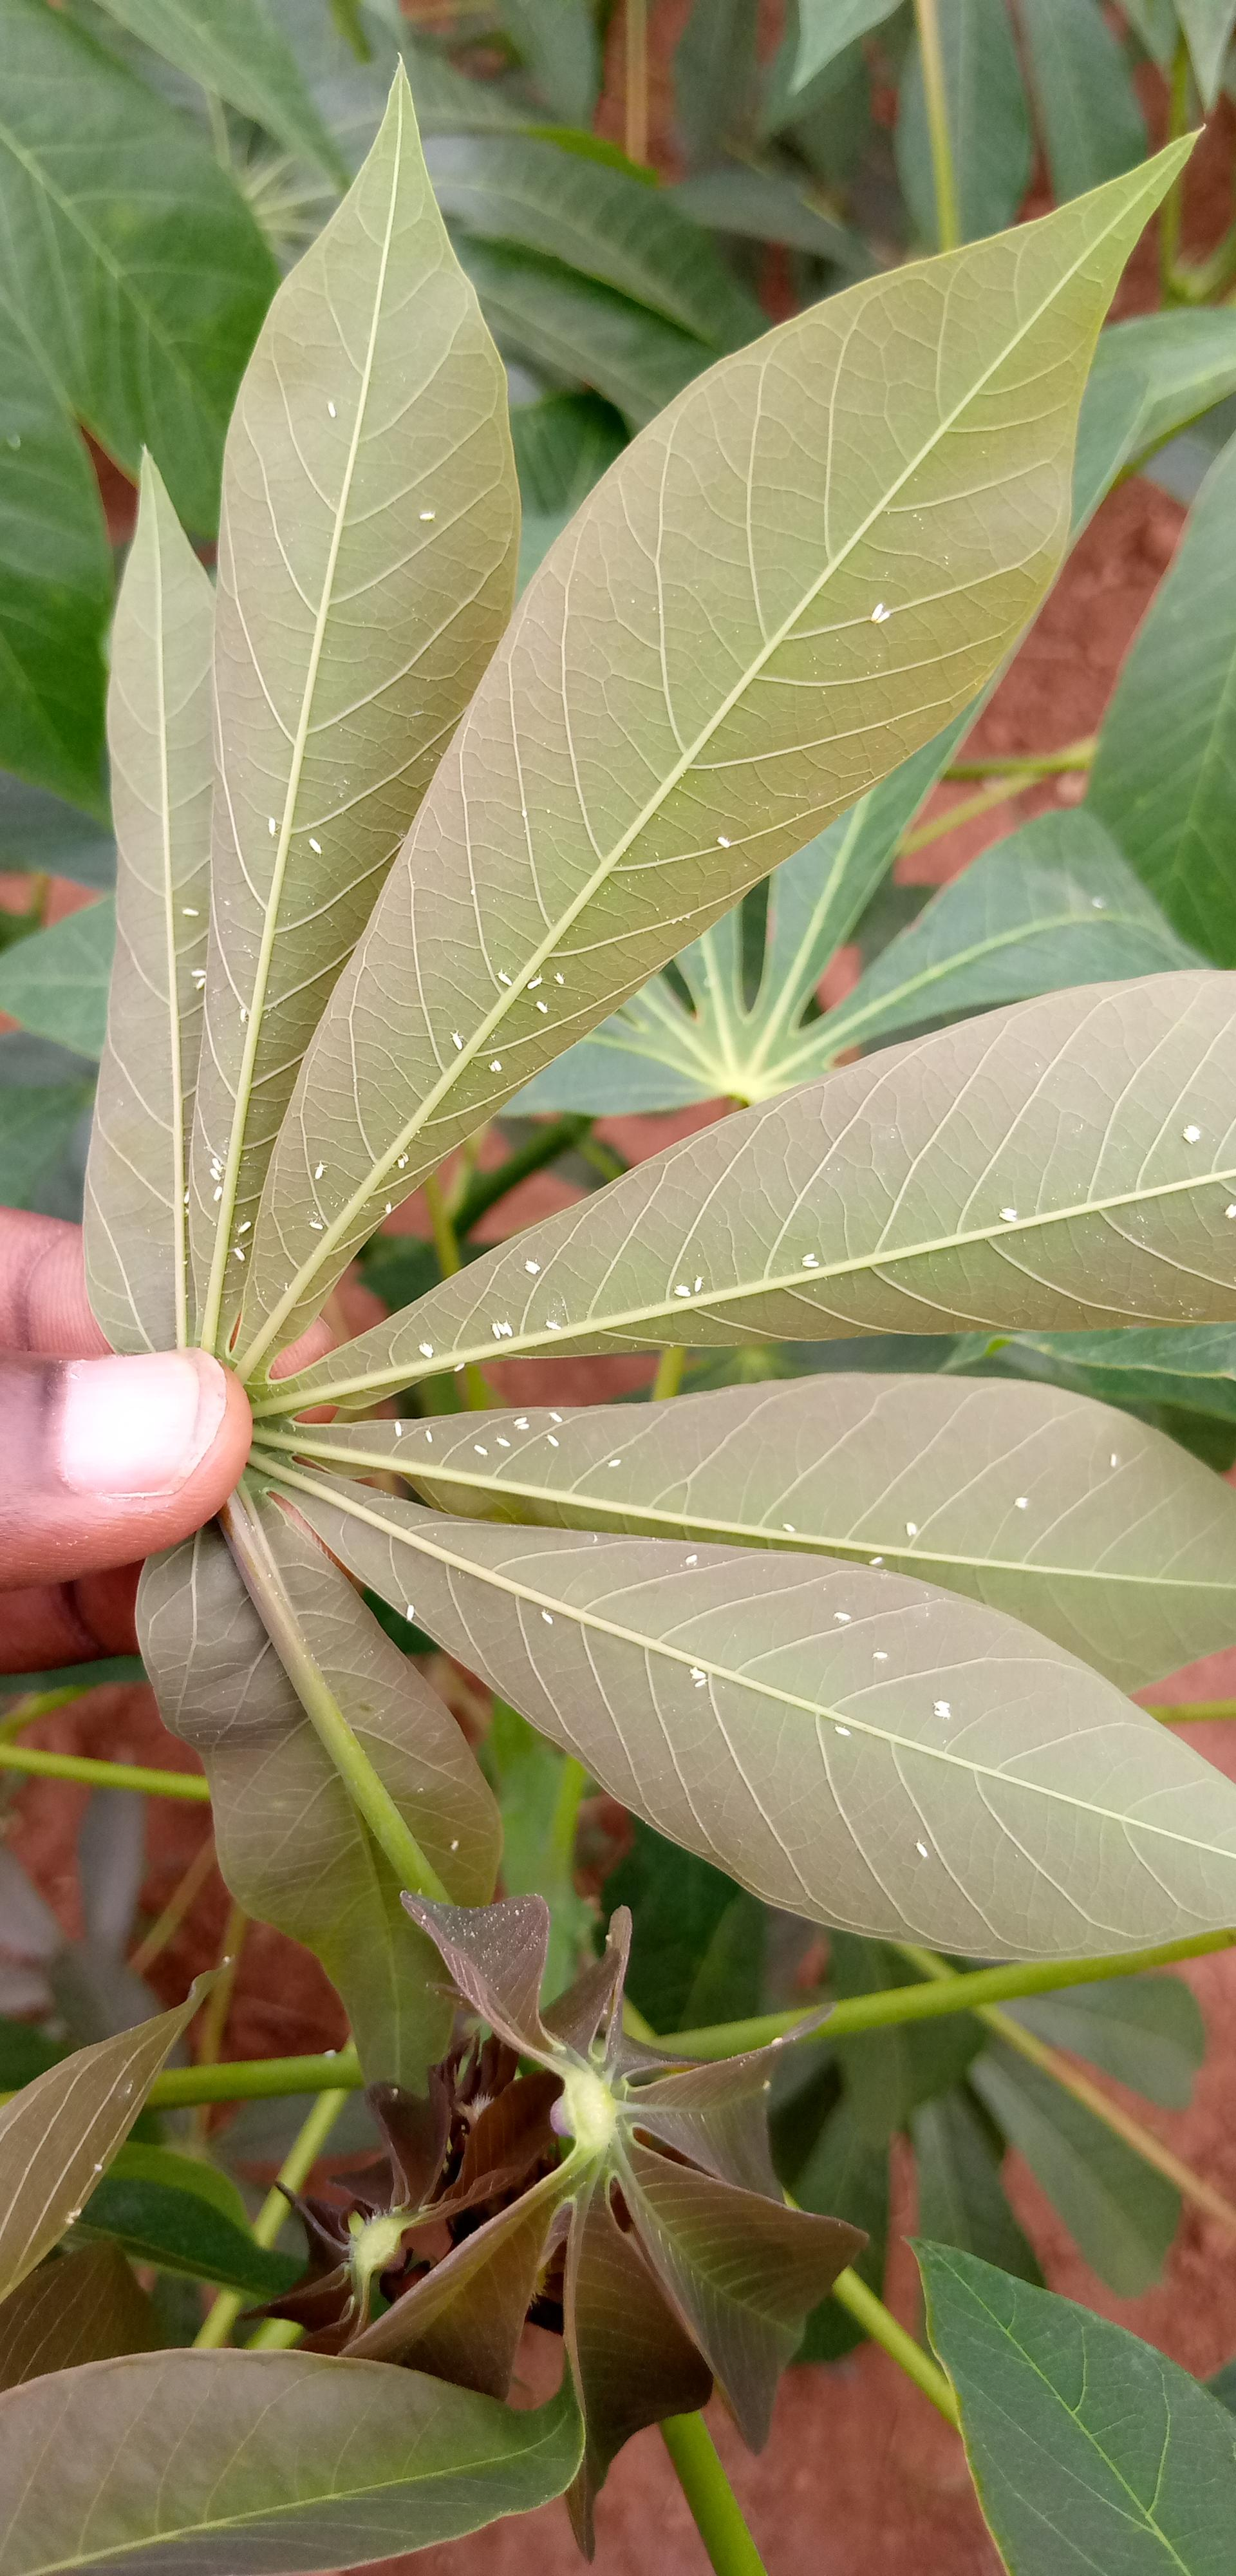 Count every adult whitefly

78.